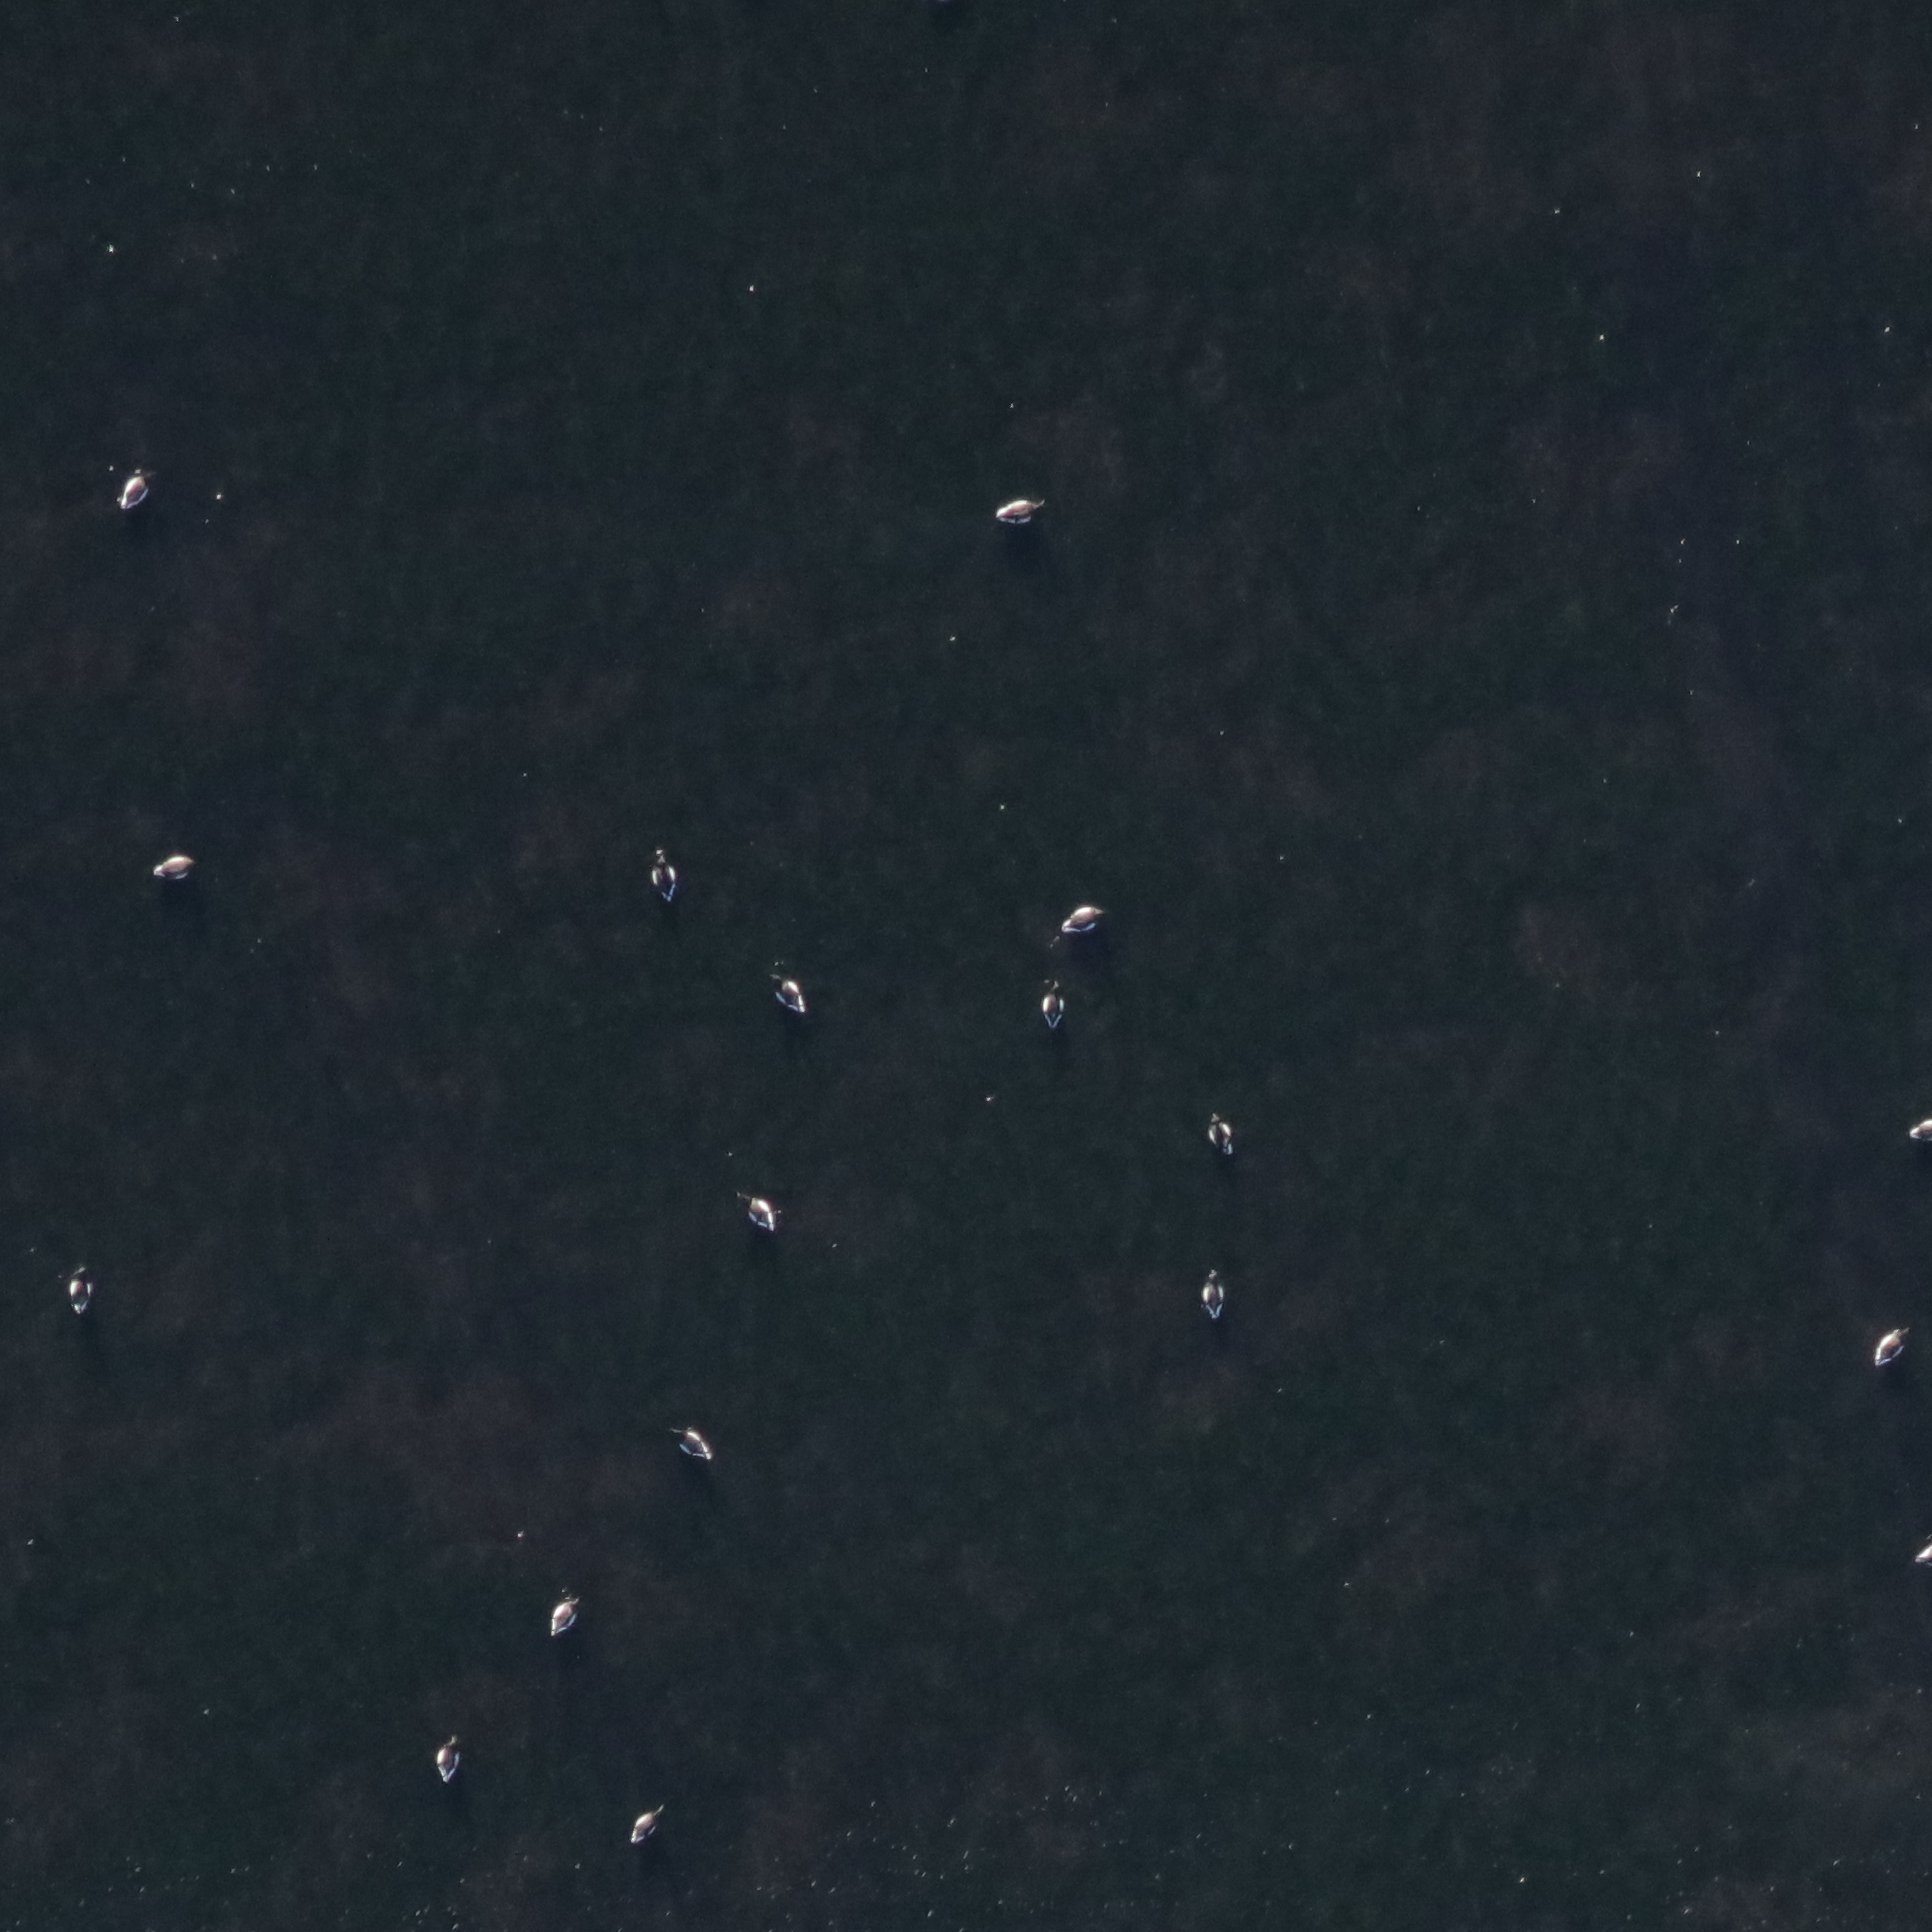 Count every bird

17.